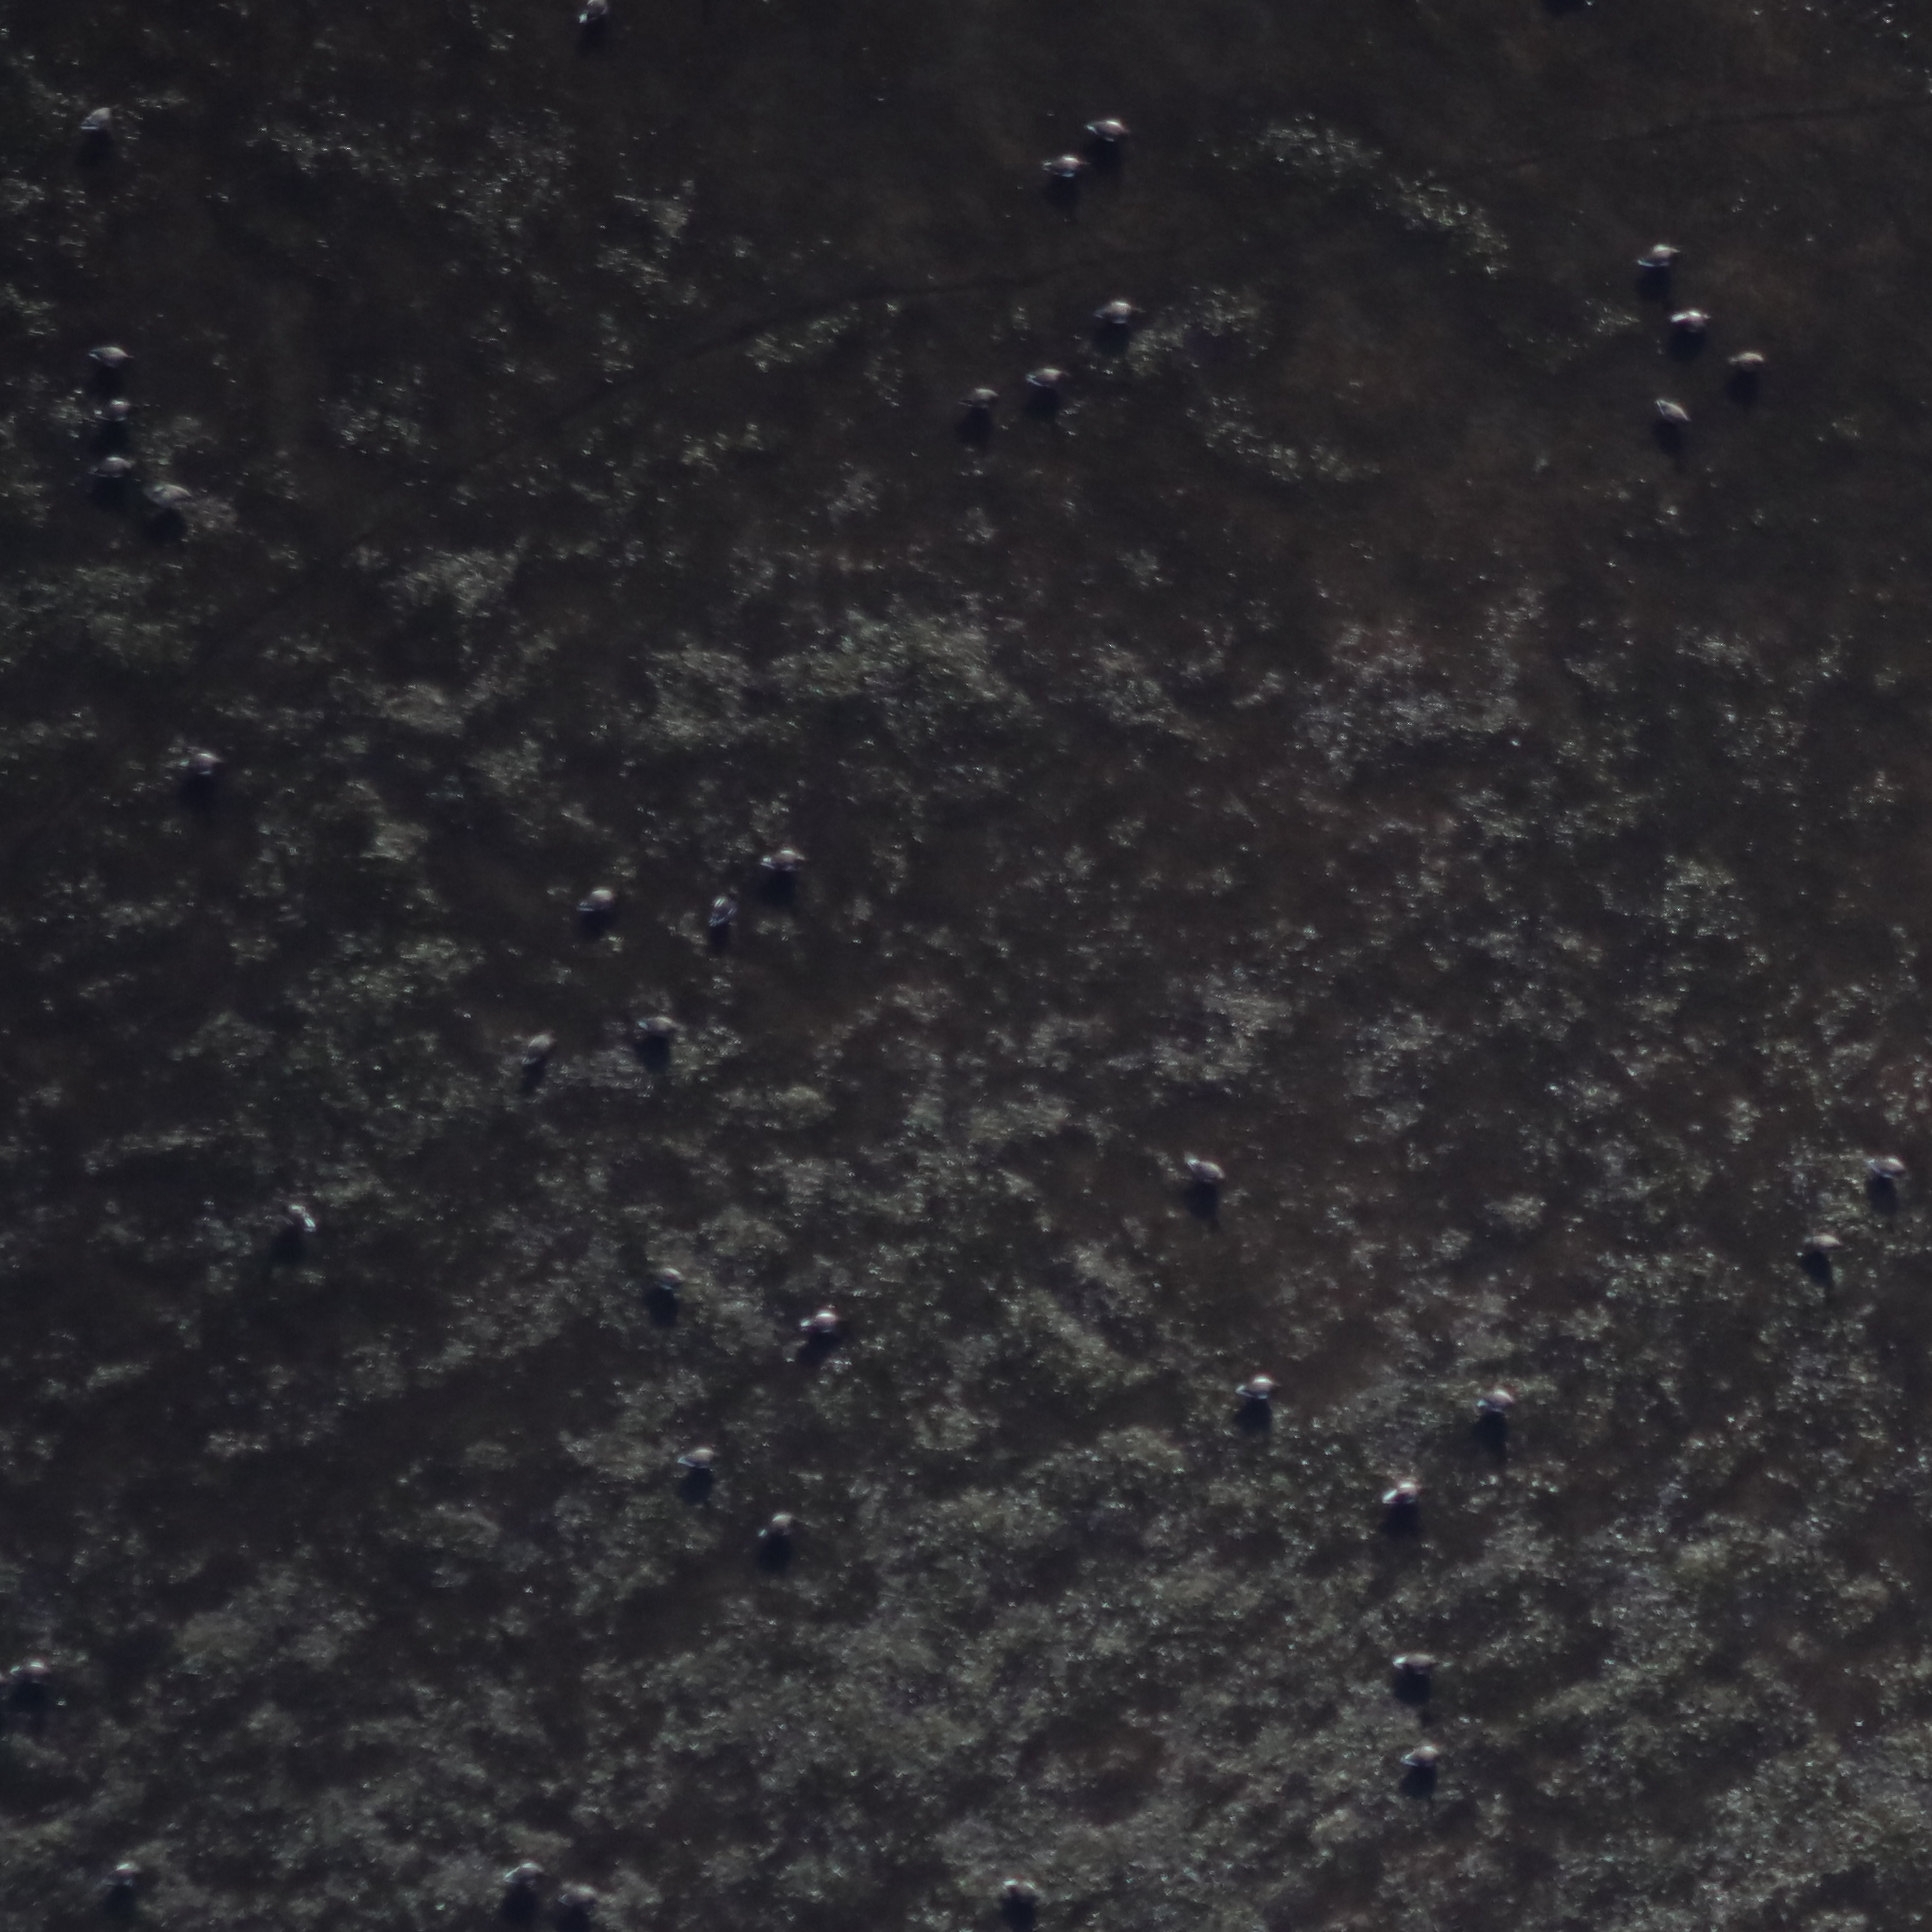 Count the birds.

38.